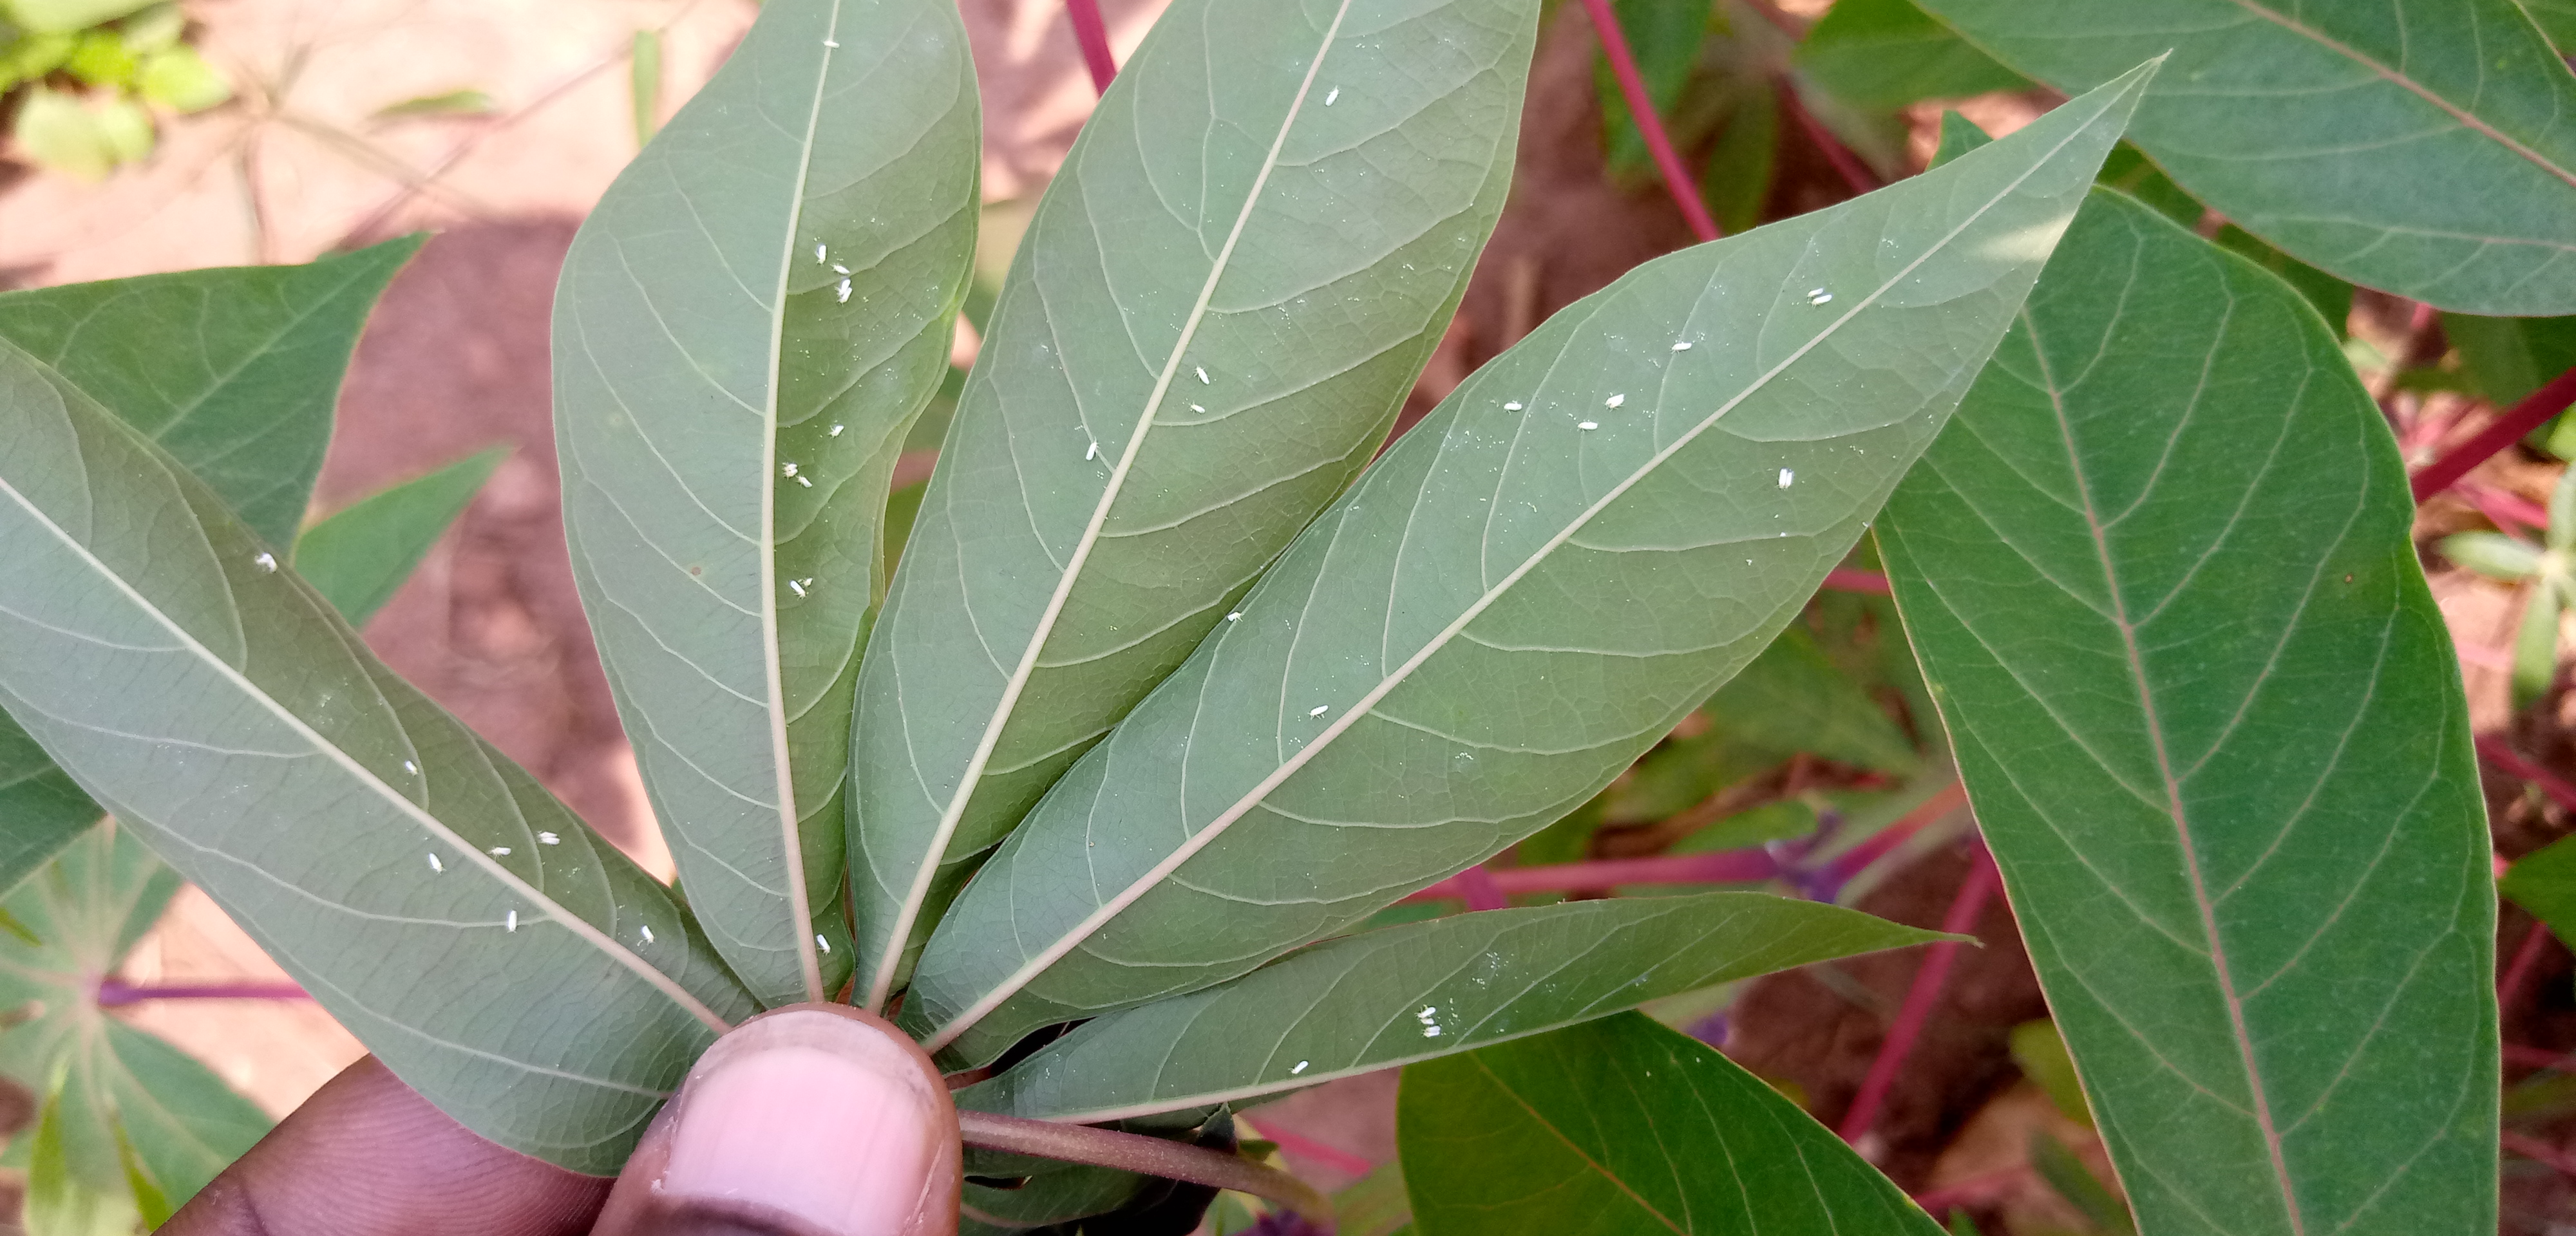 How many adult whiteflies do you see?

38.